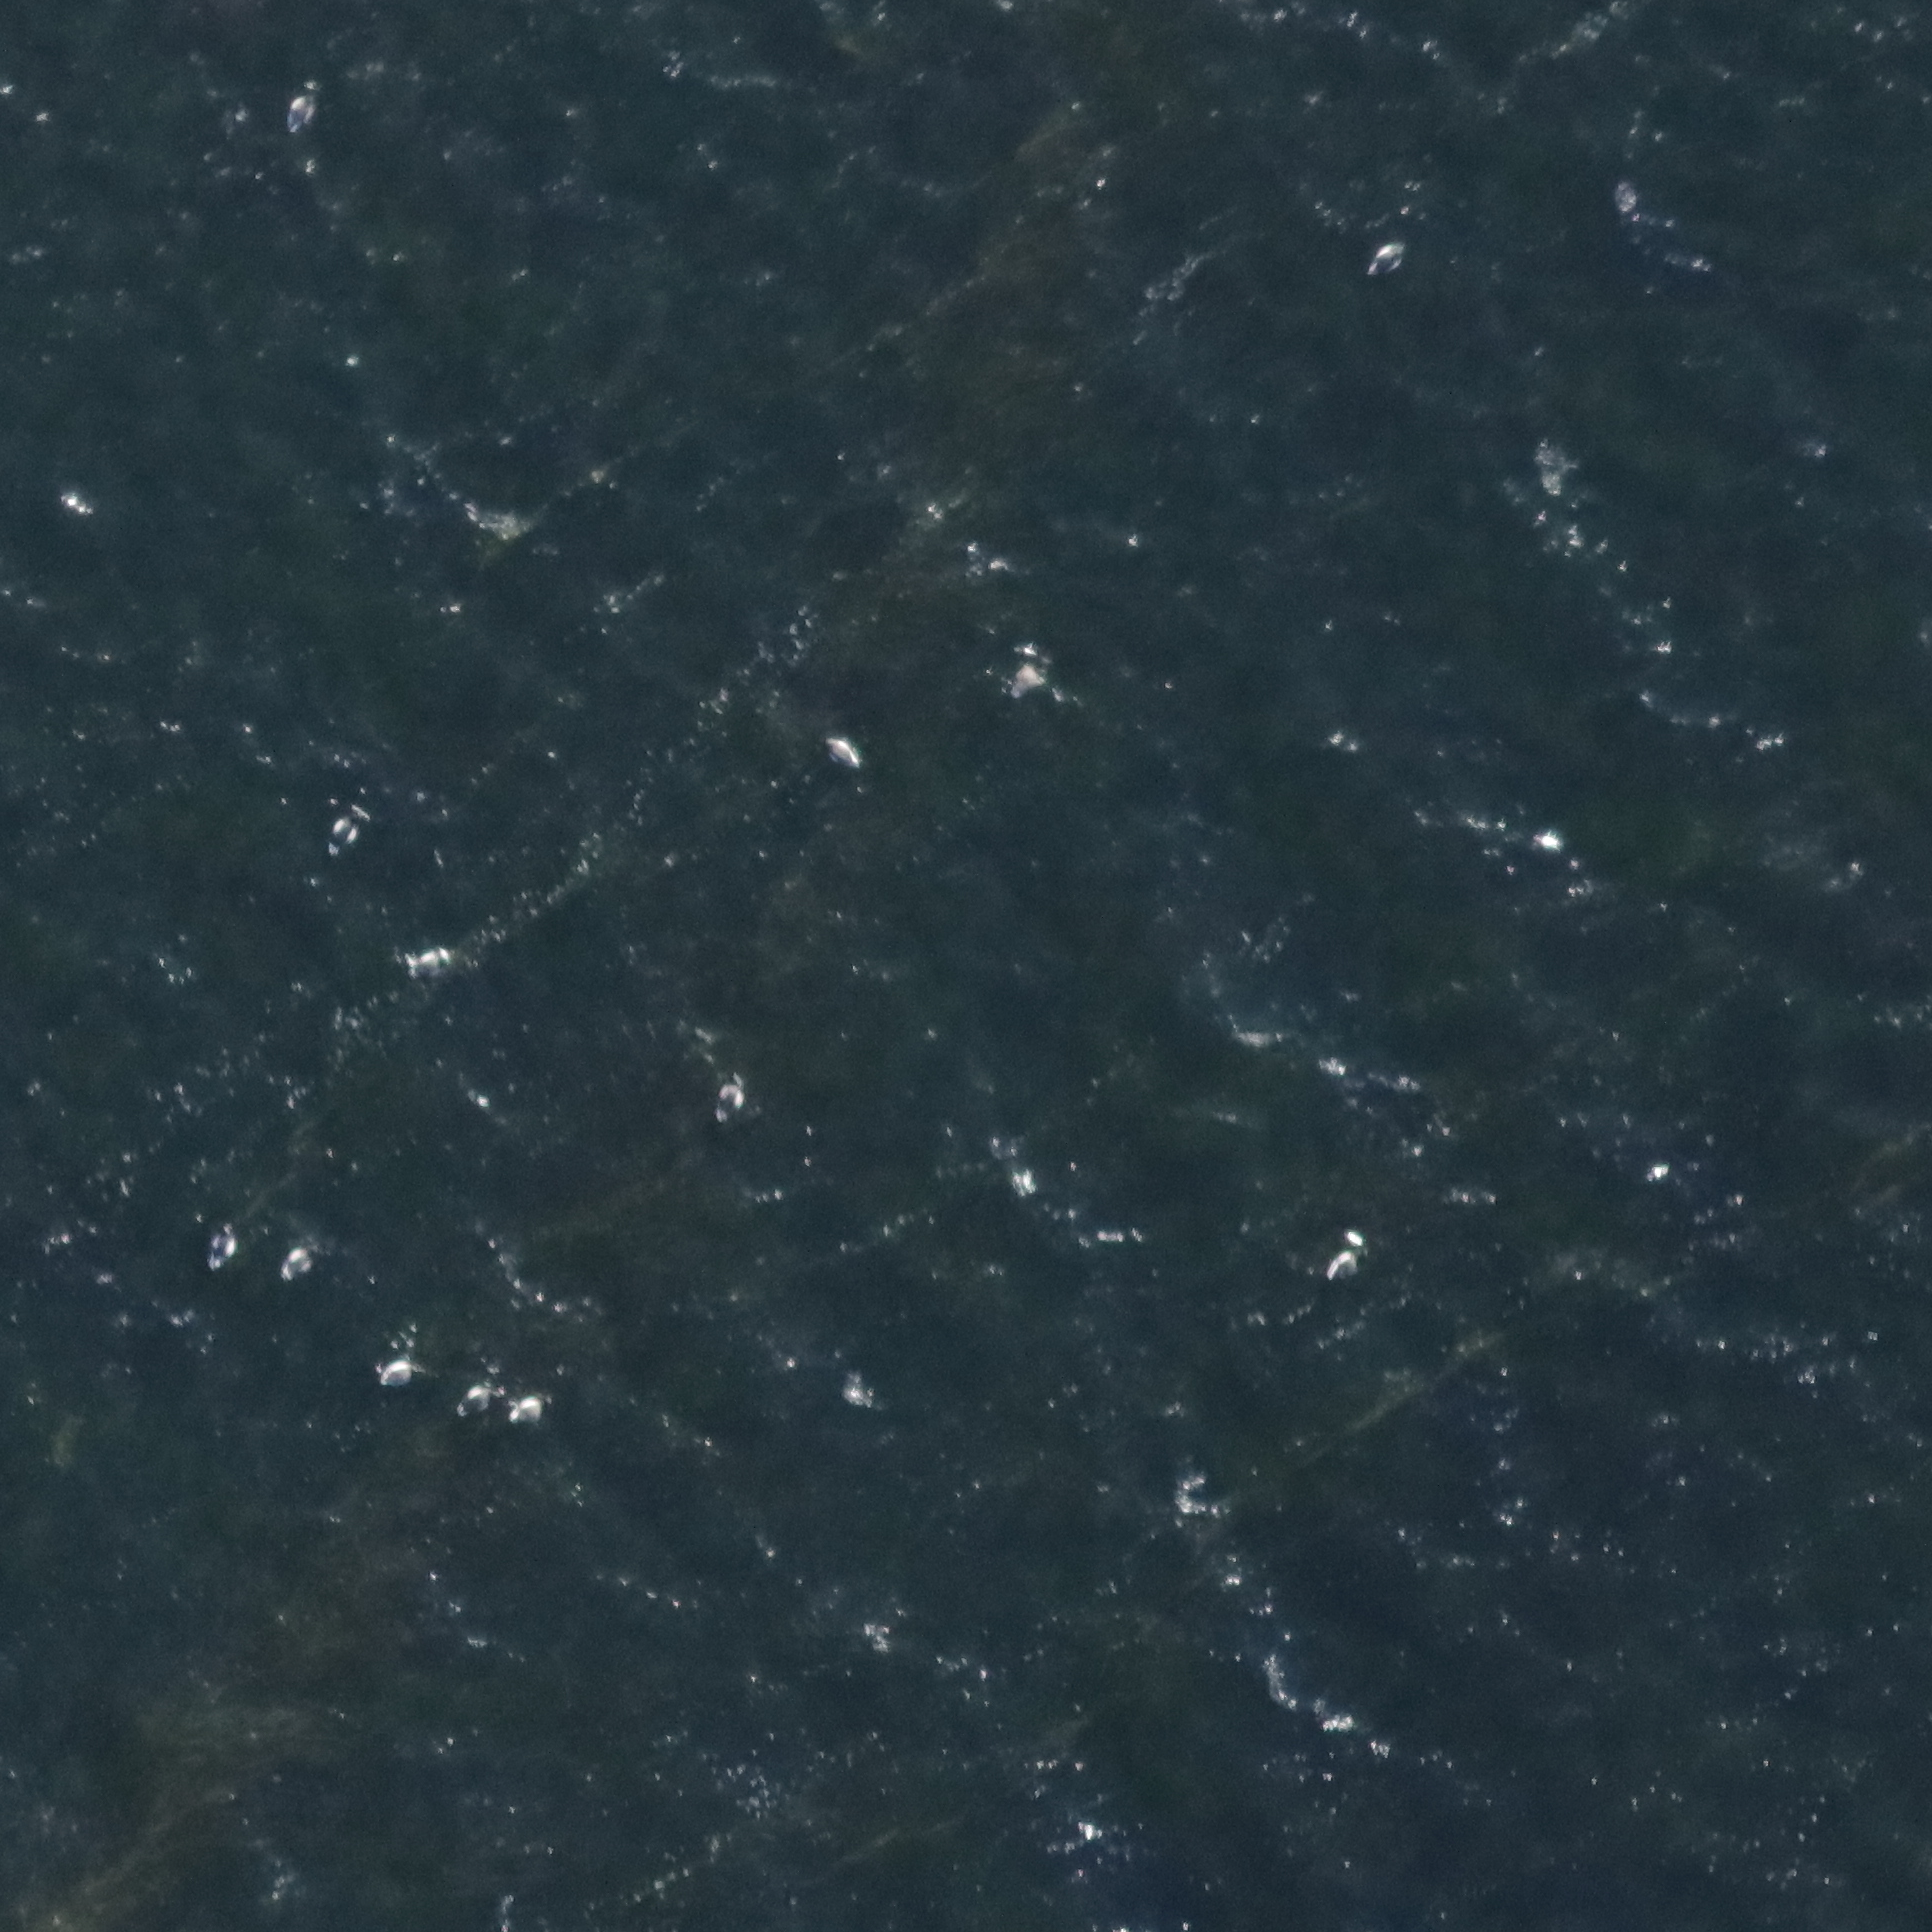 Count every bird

13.